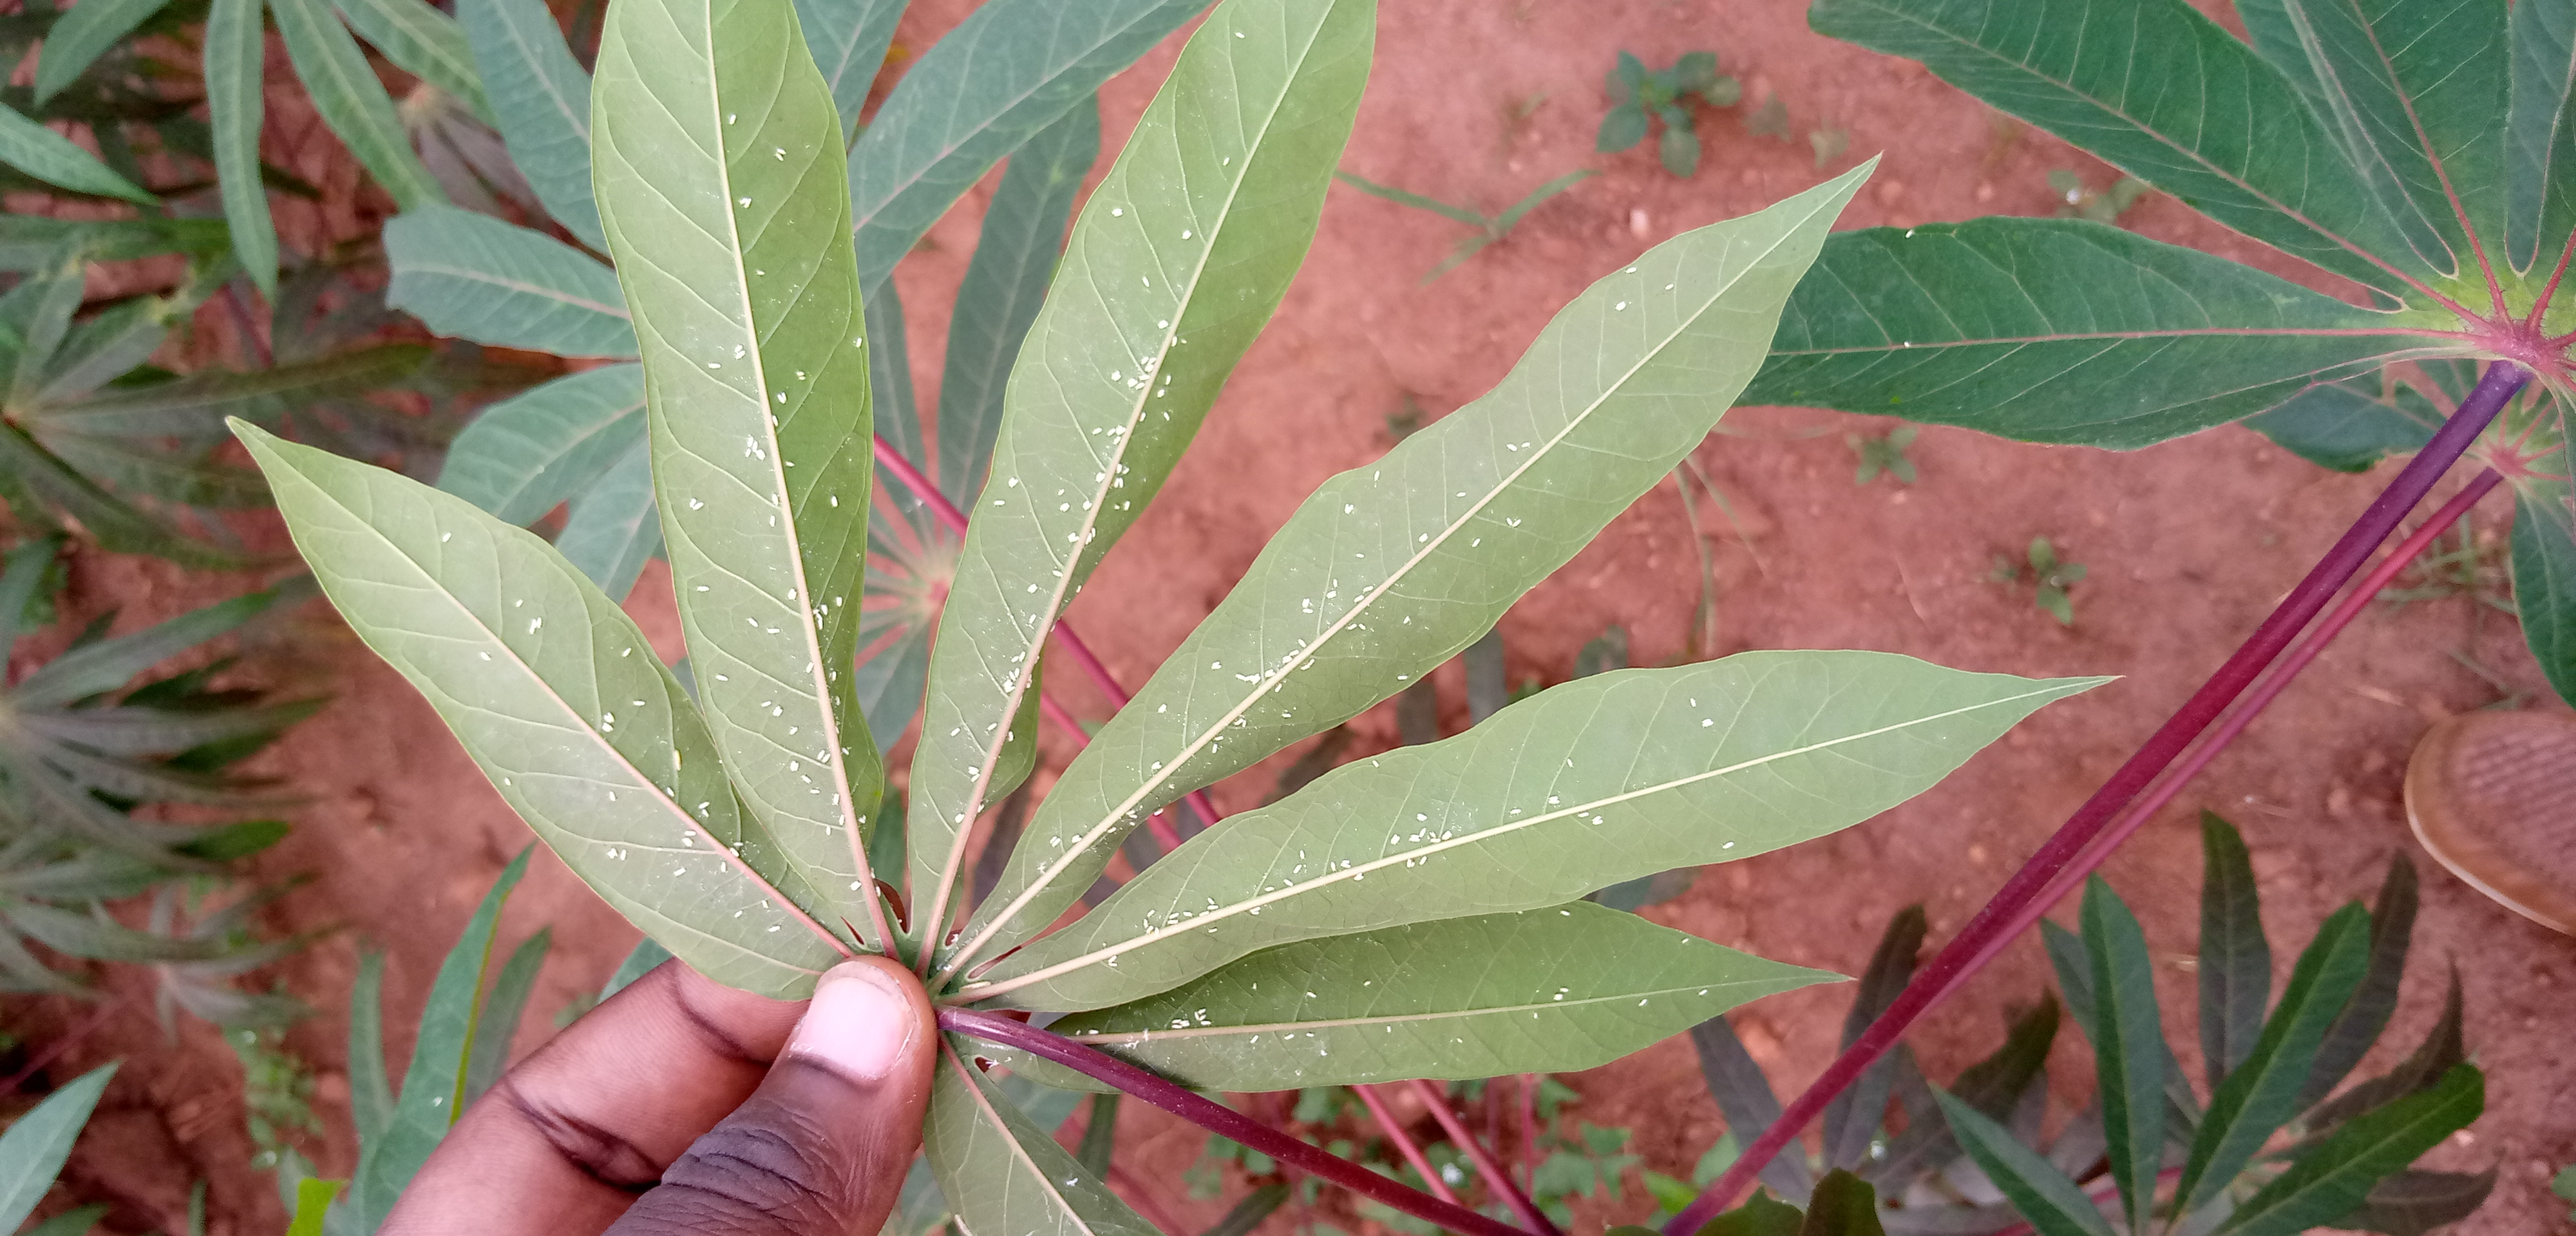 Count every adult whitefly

220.